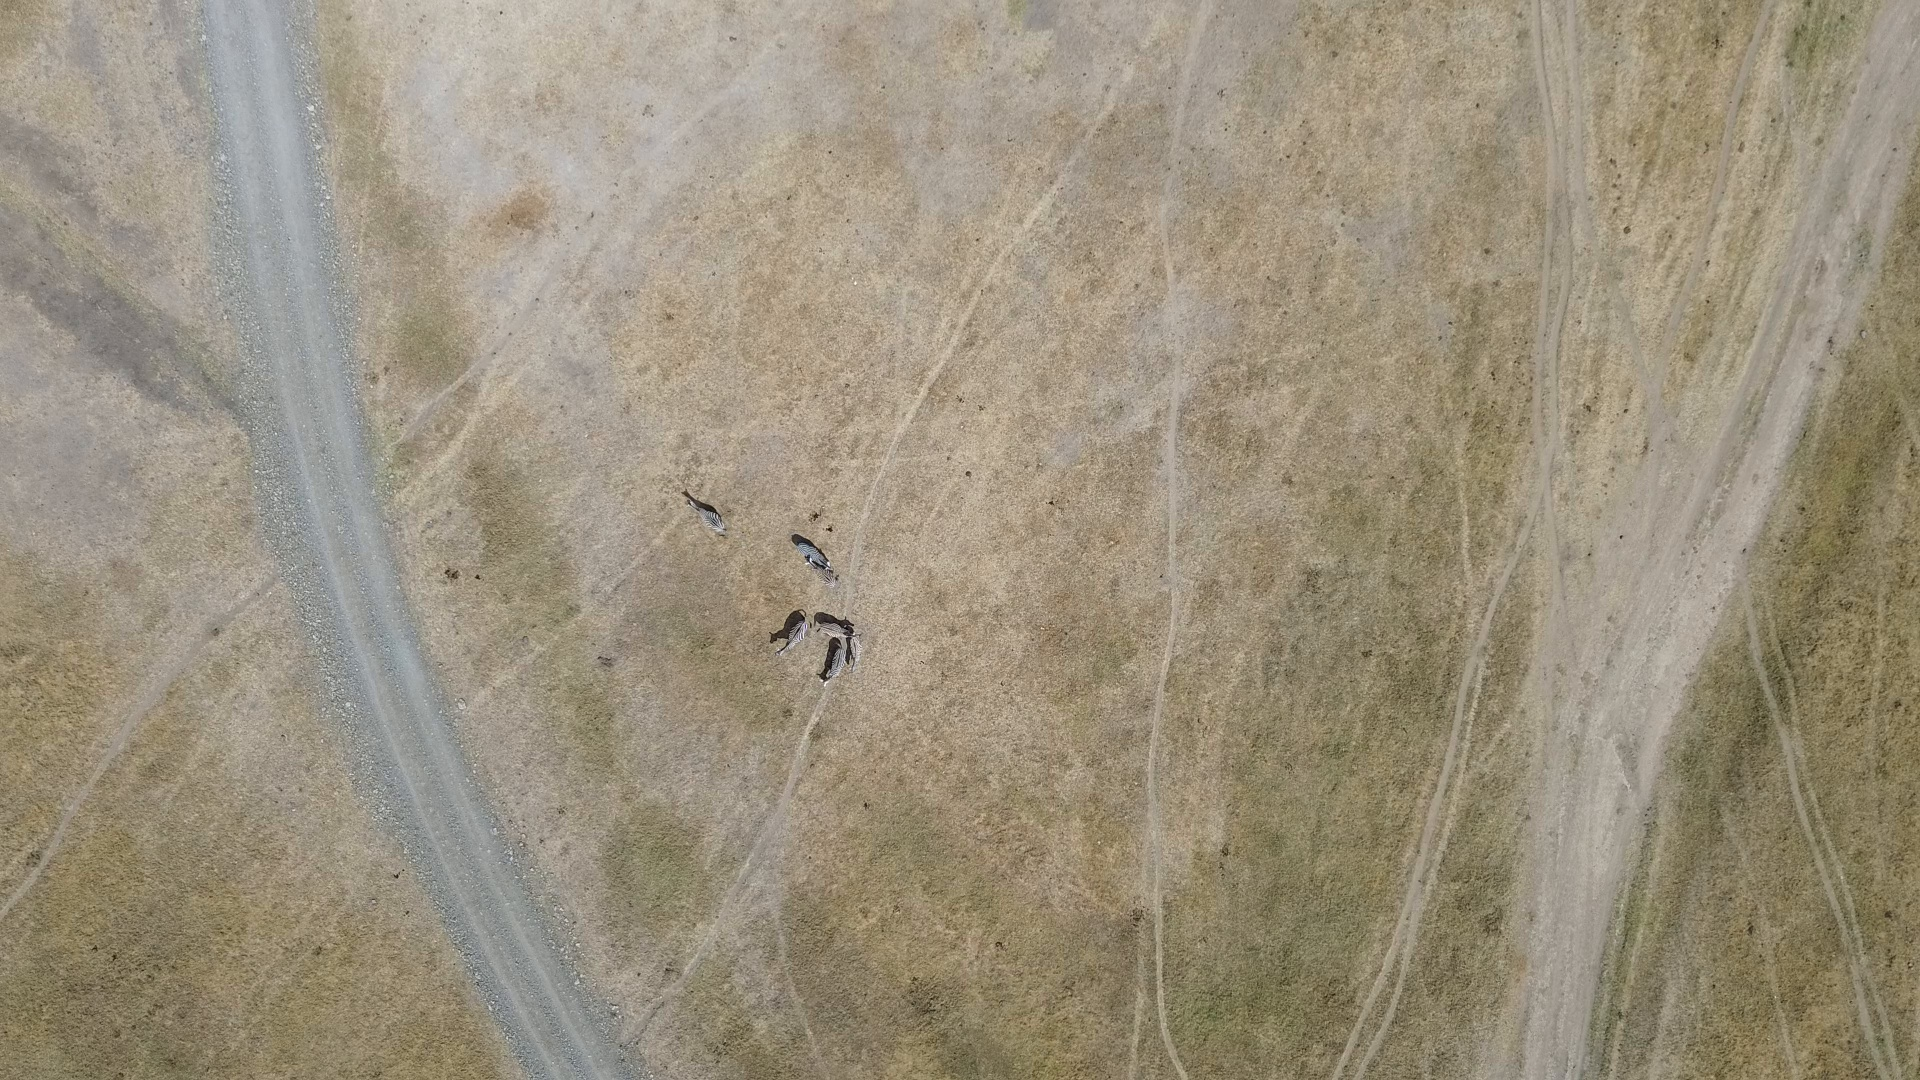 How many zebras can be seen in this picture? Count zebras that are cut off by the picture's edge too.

8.